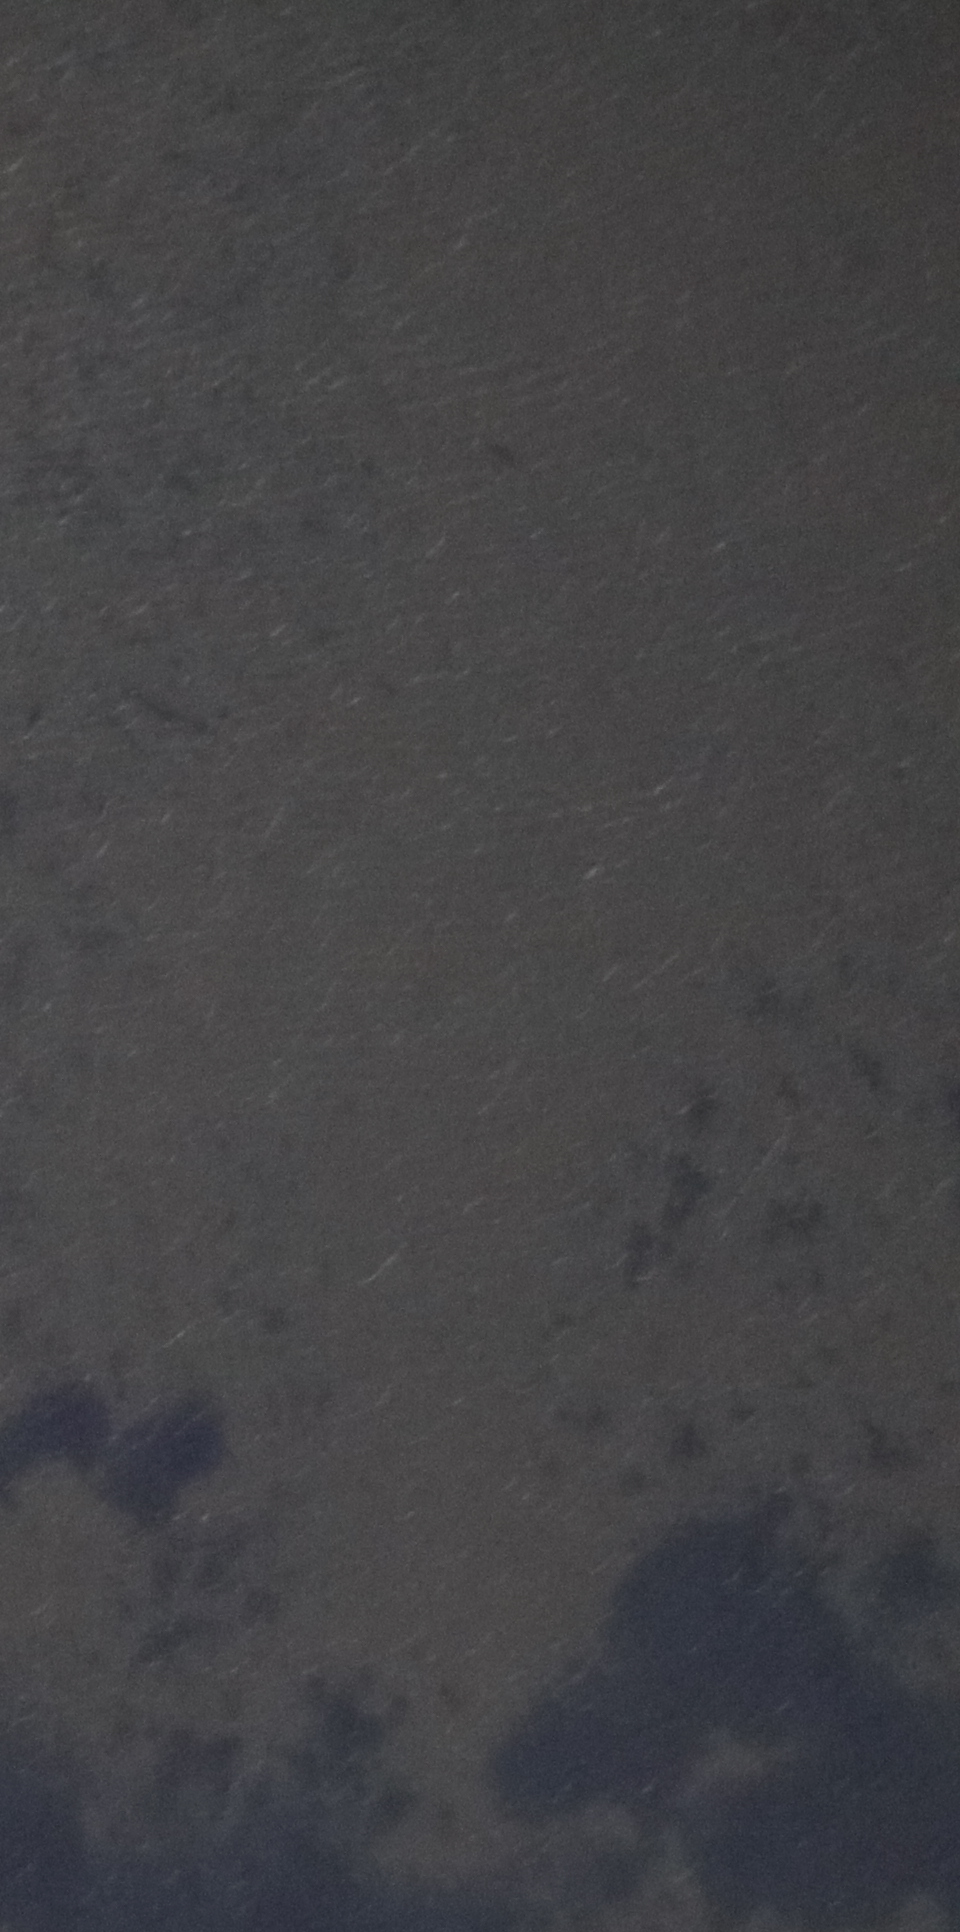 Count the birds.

0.